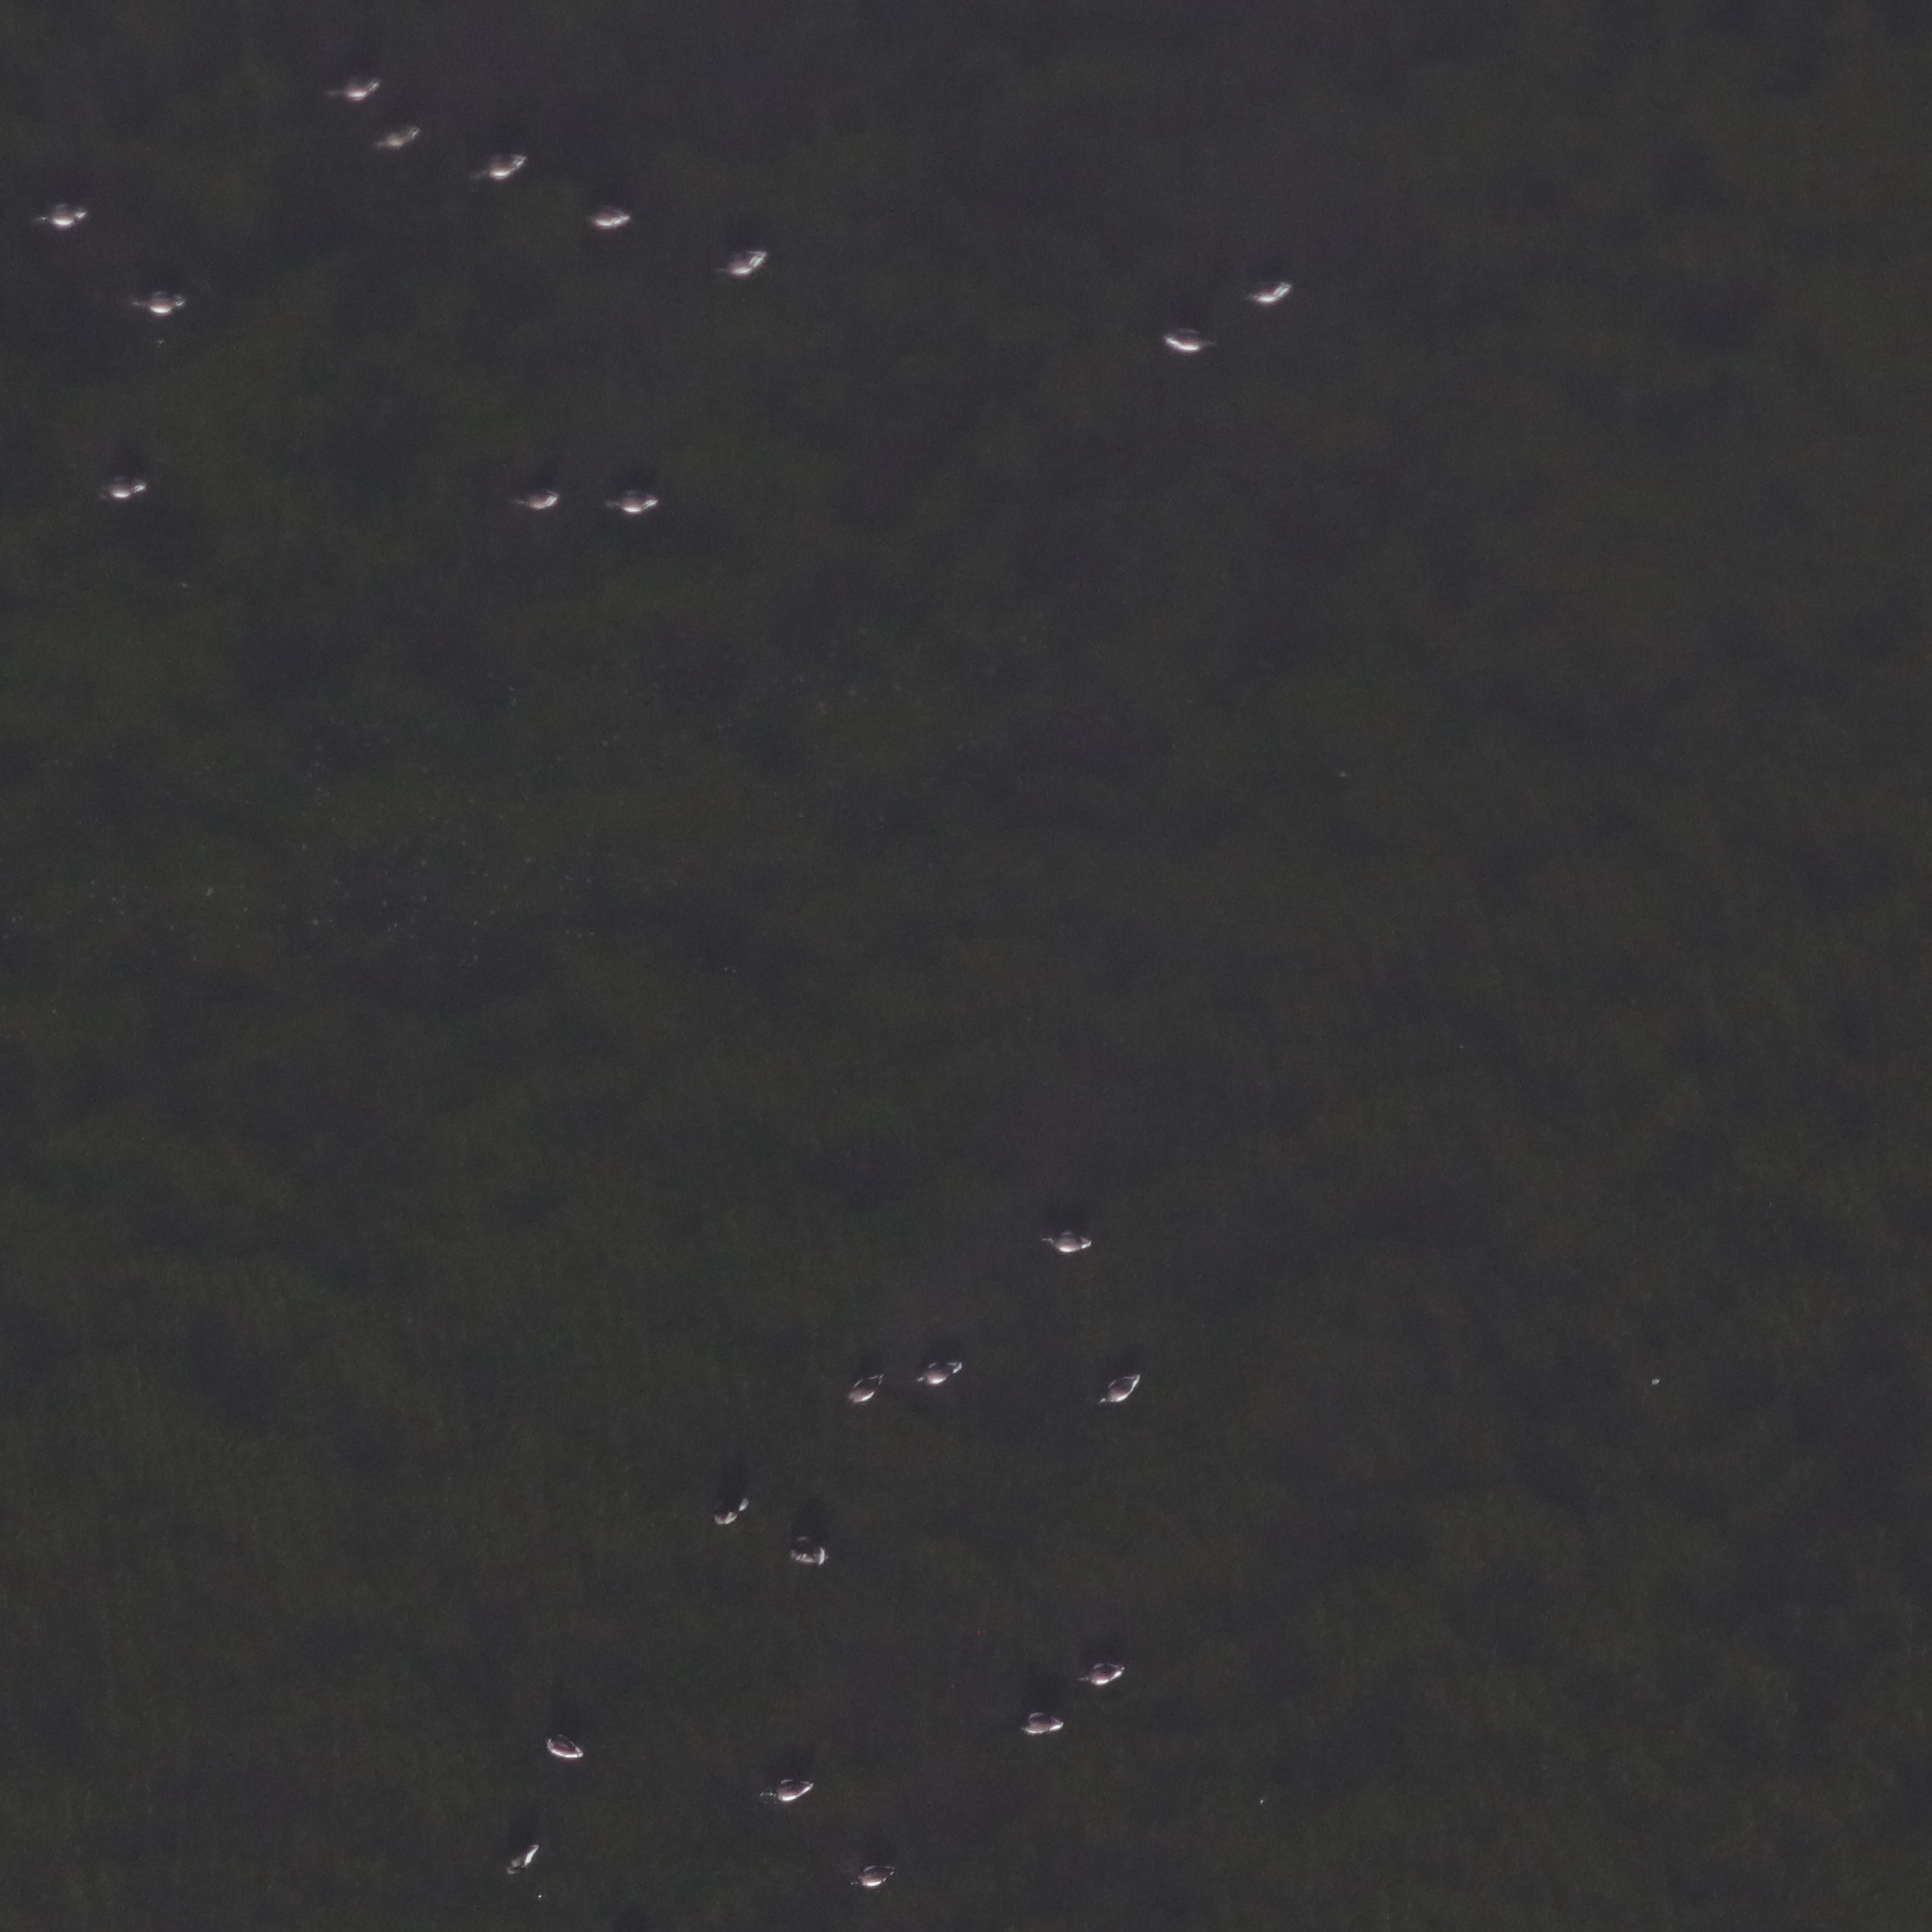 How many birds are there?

24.